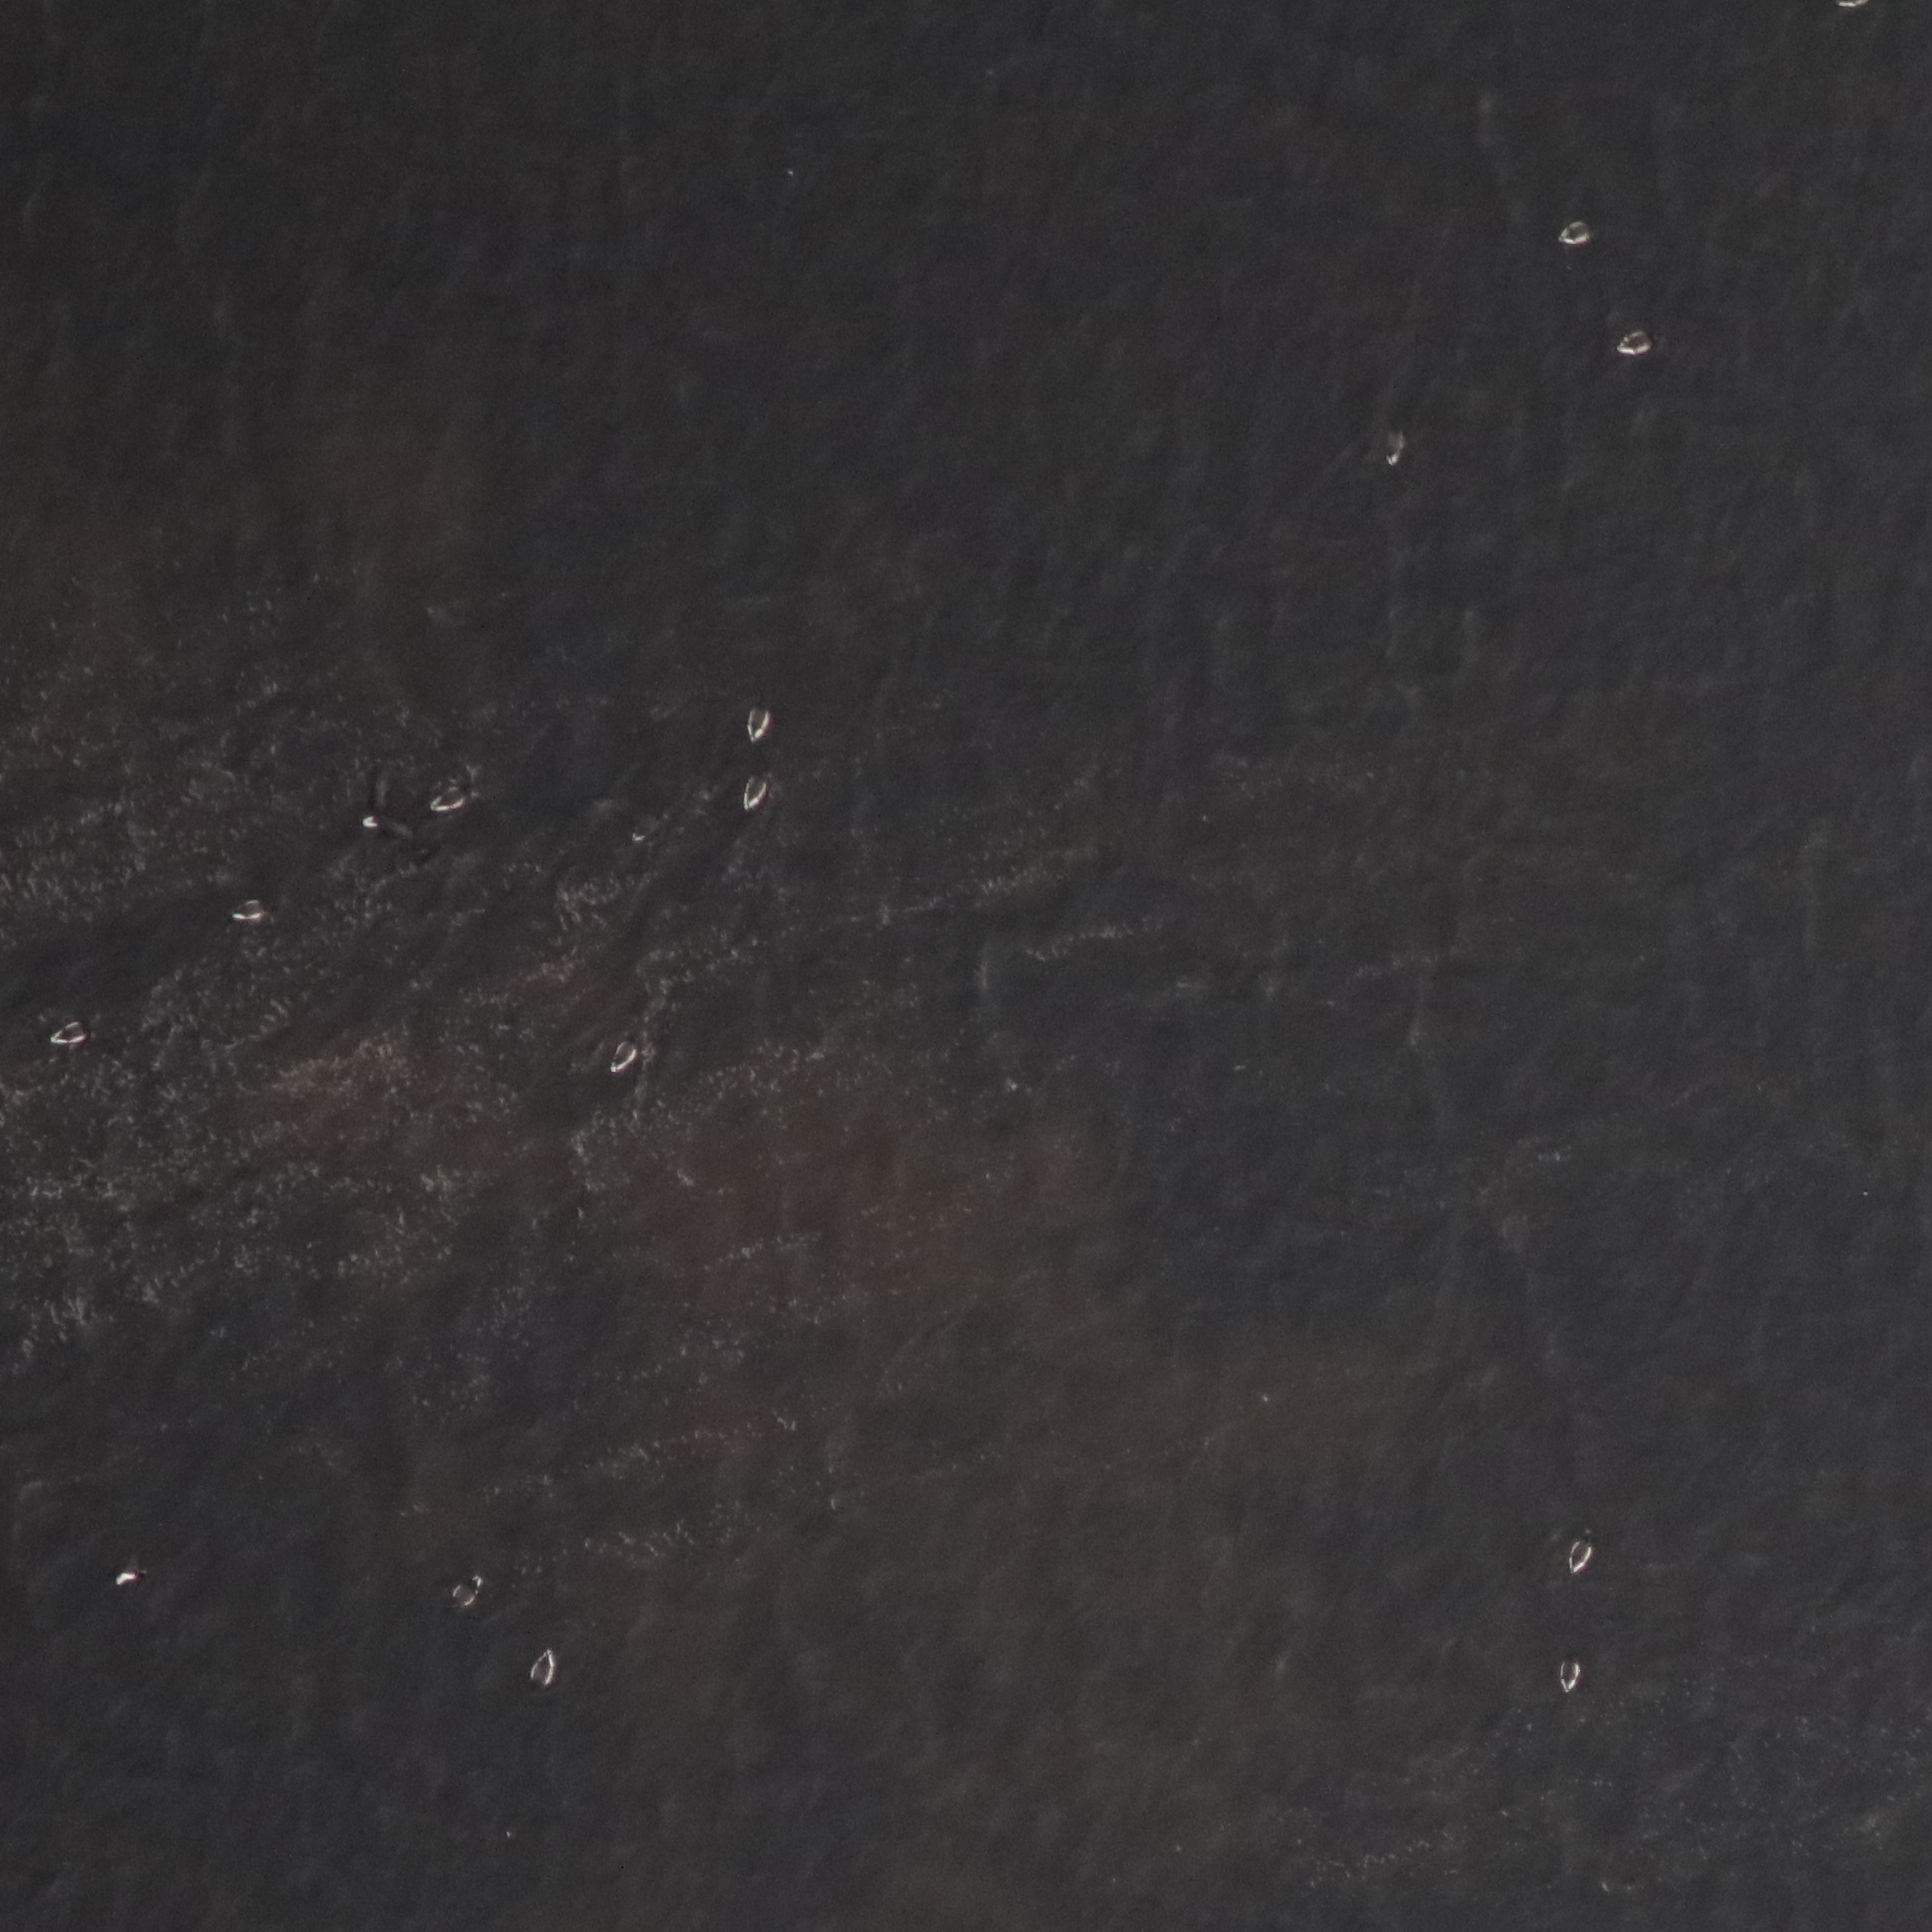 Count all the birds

15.